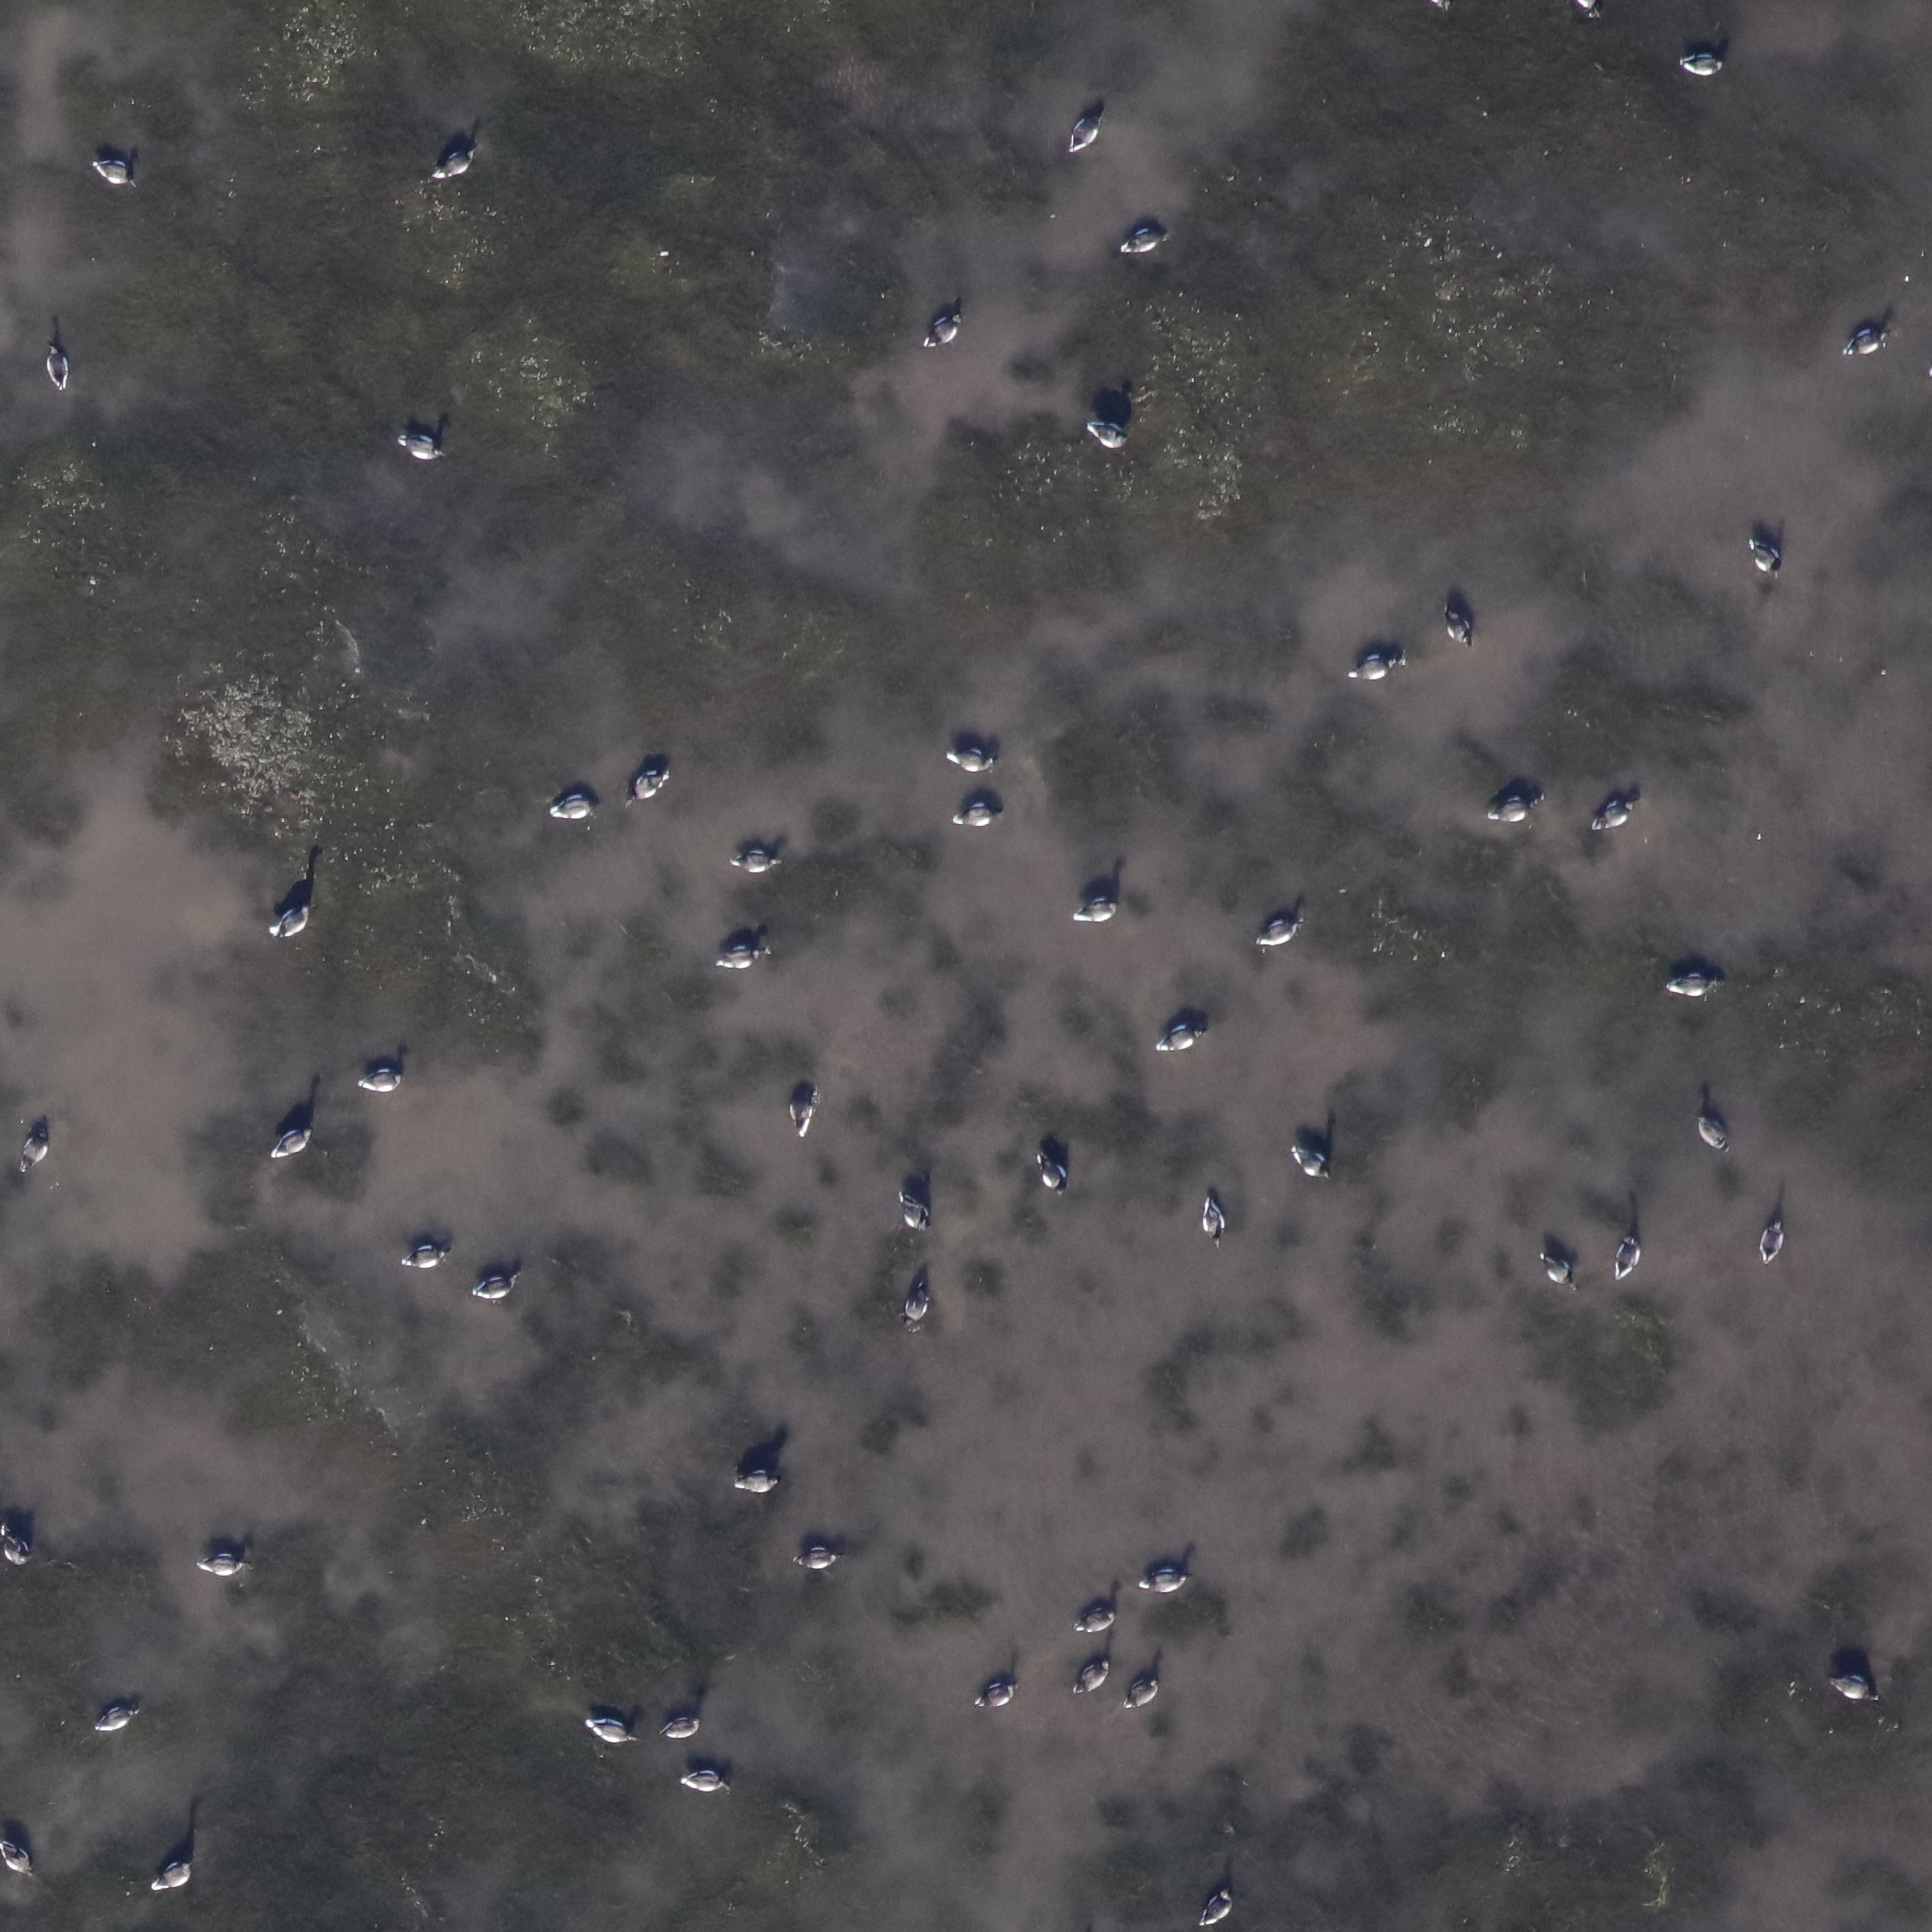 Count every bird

58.